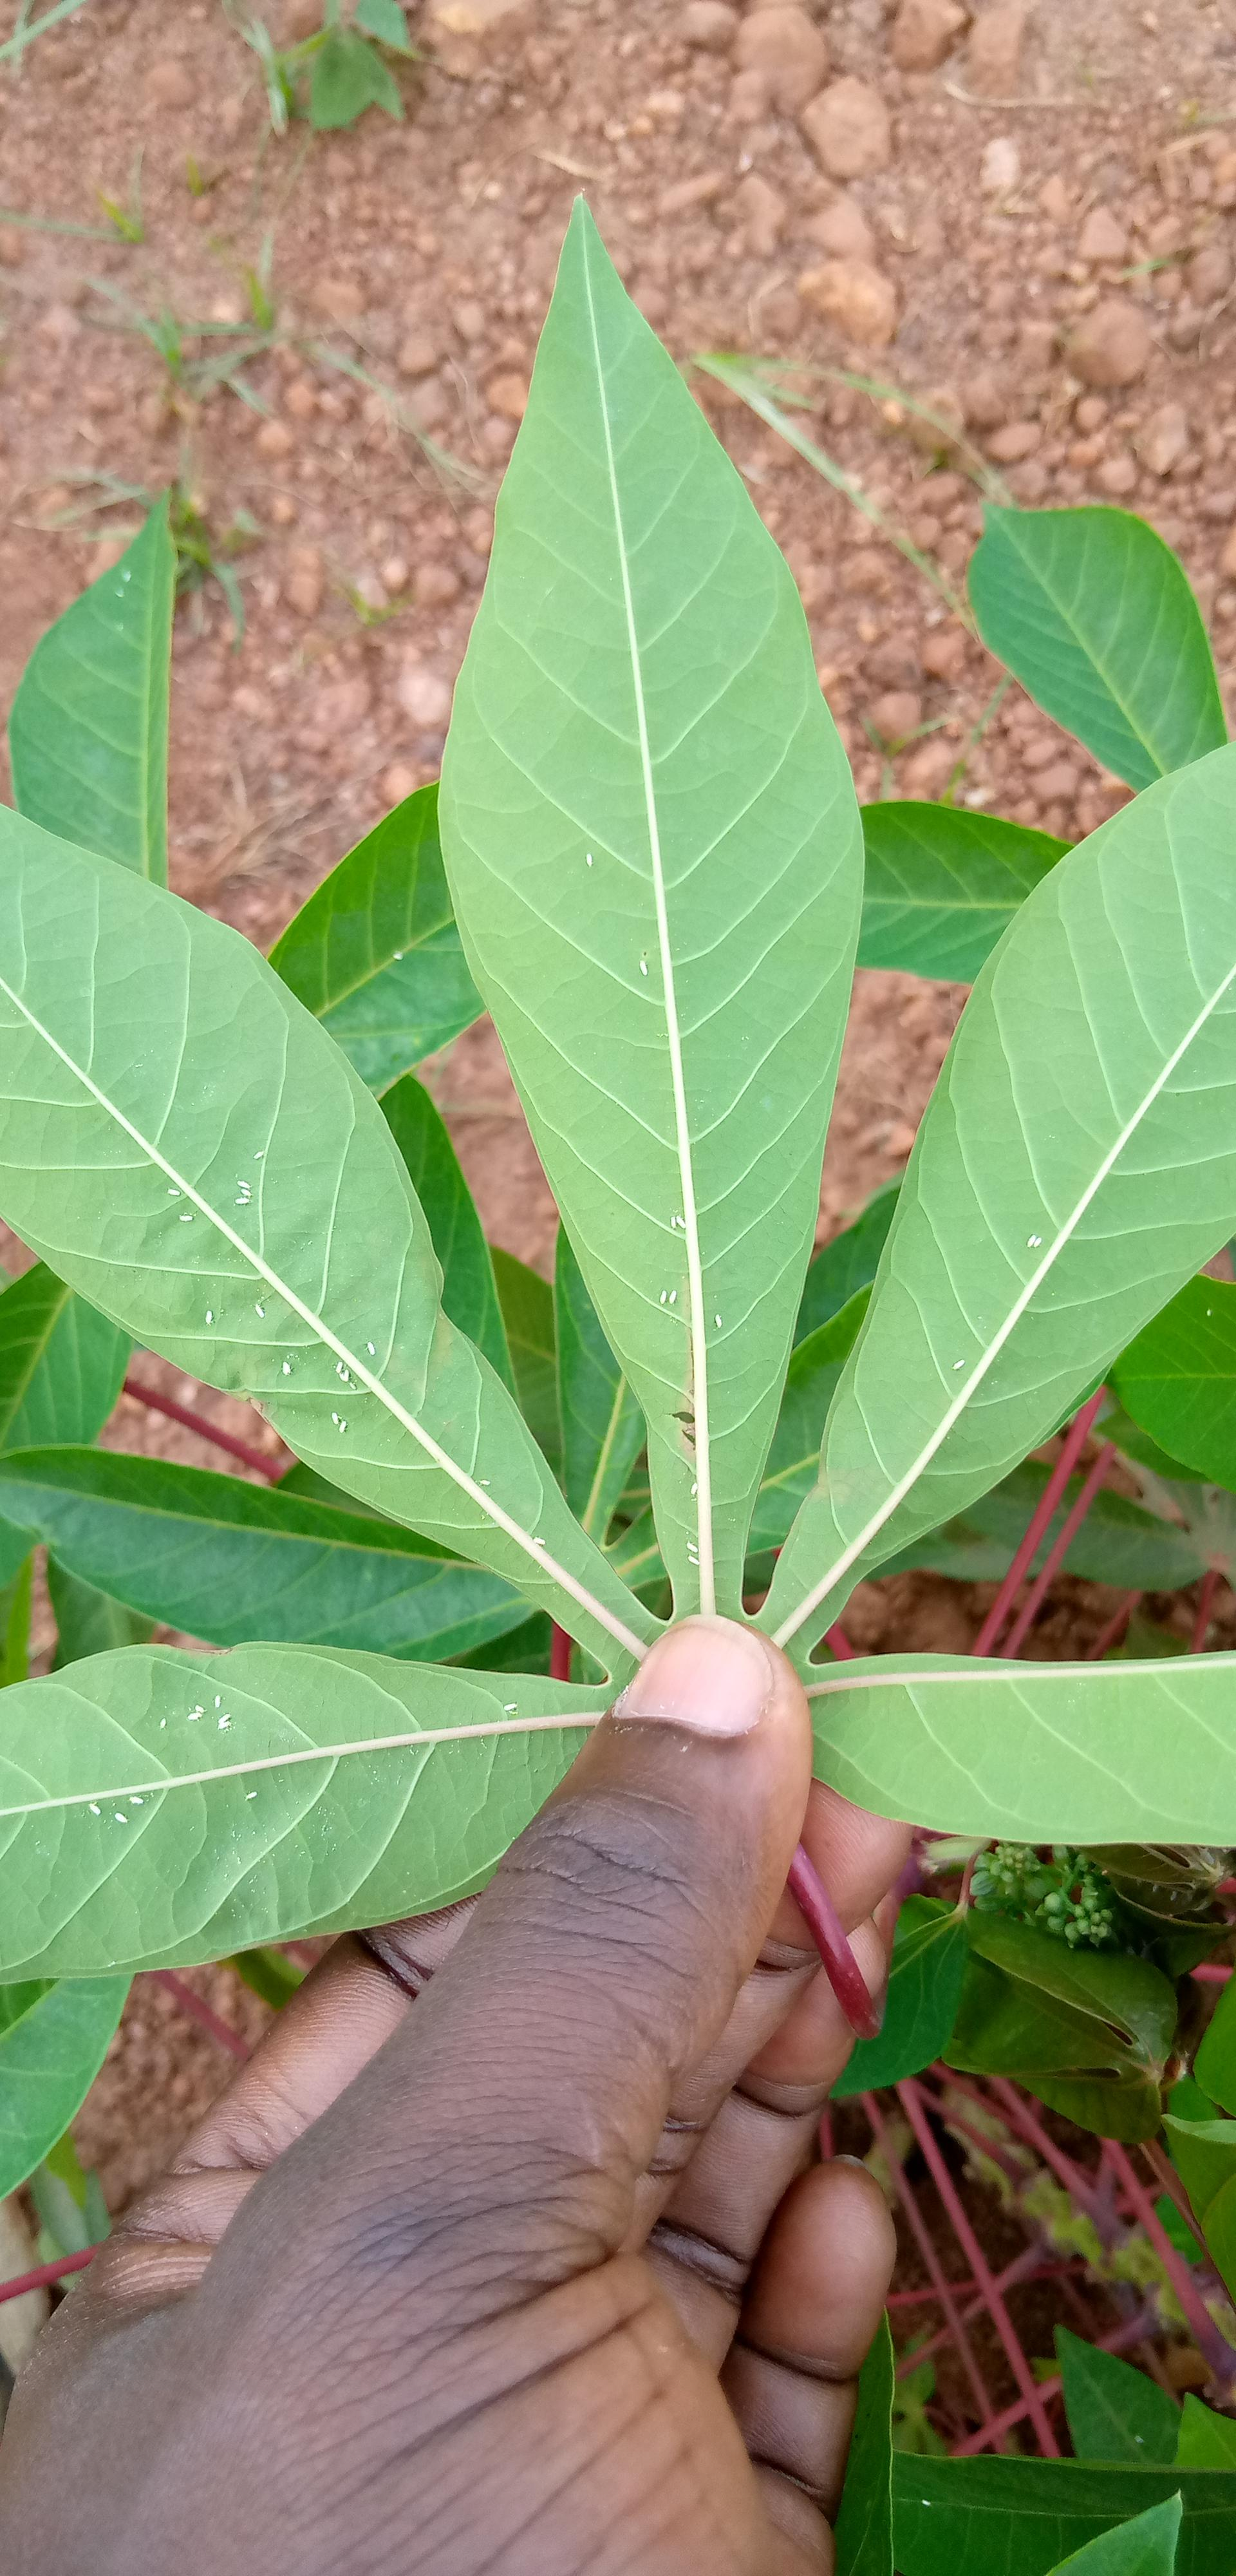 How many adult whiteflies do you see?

43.